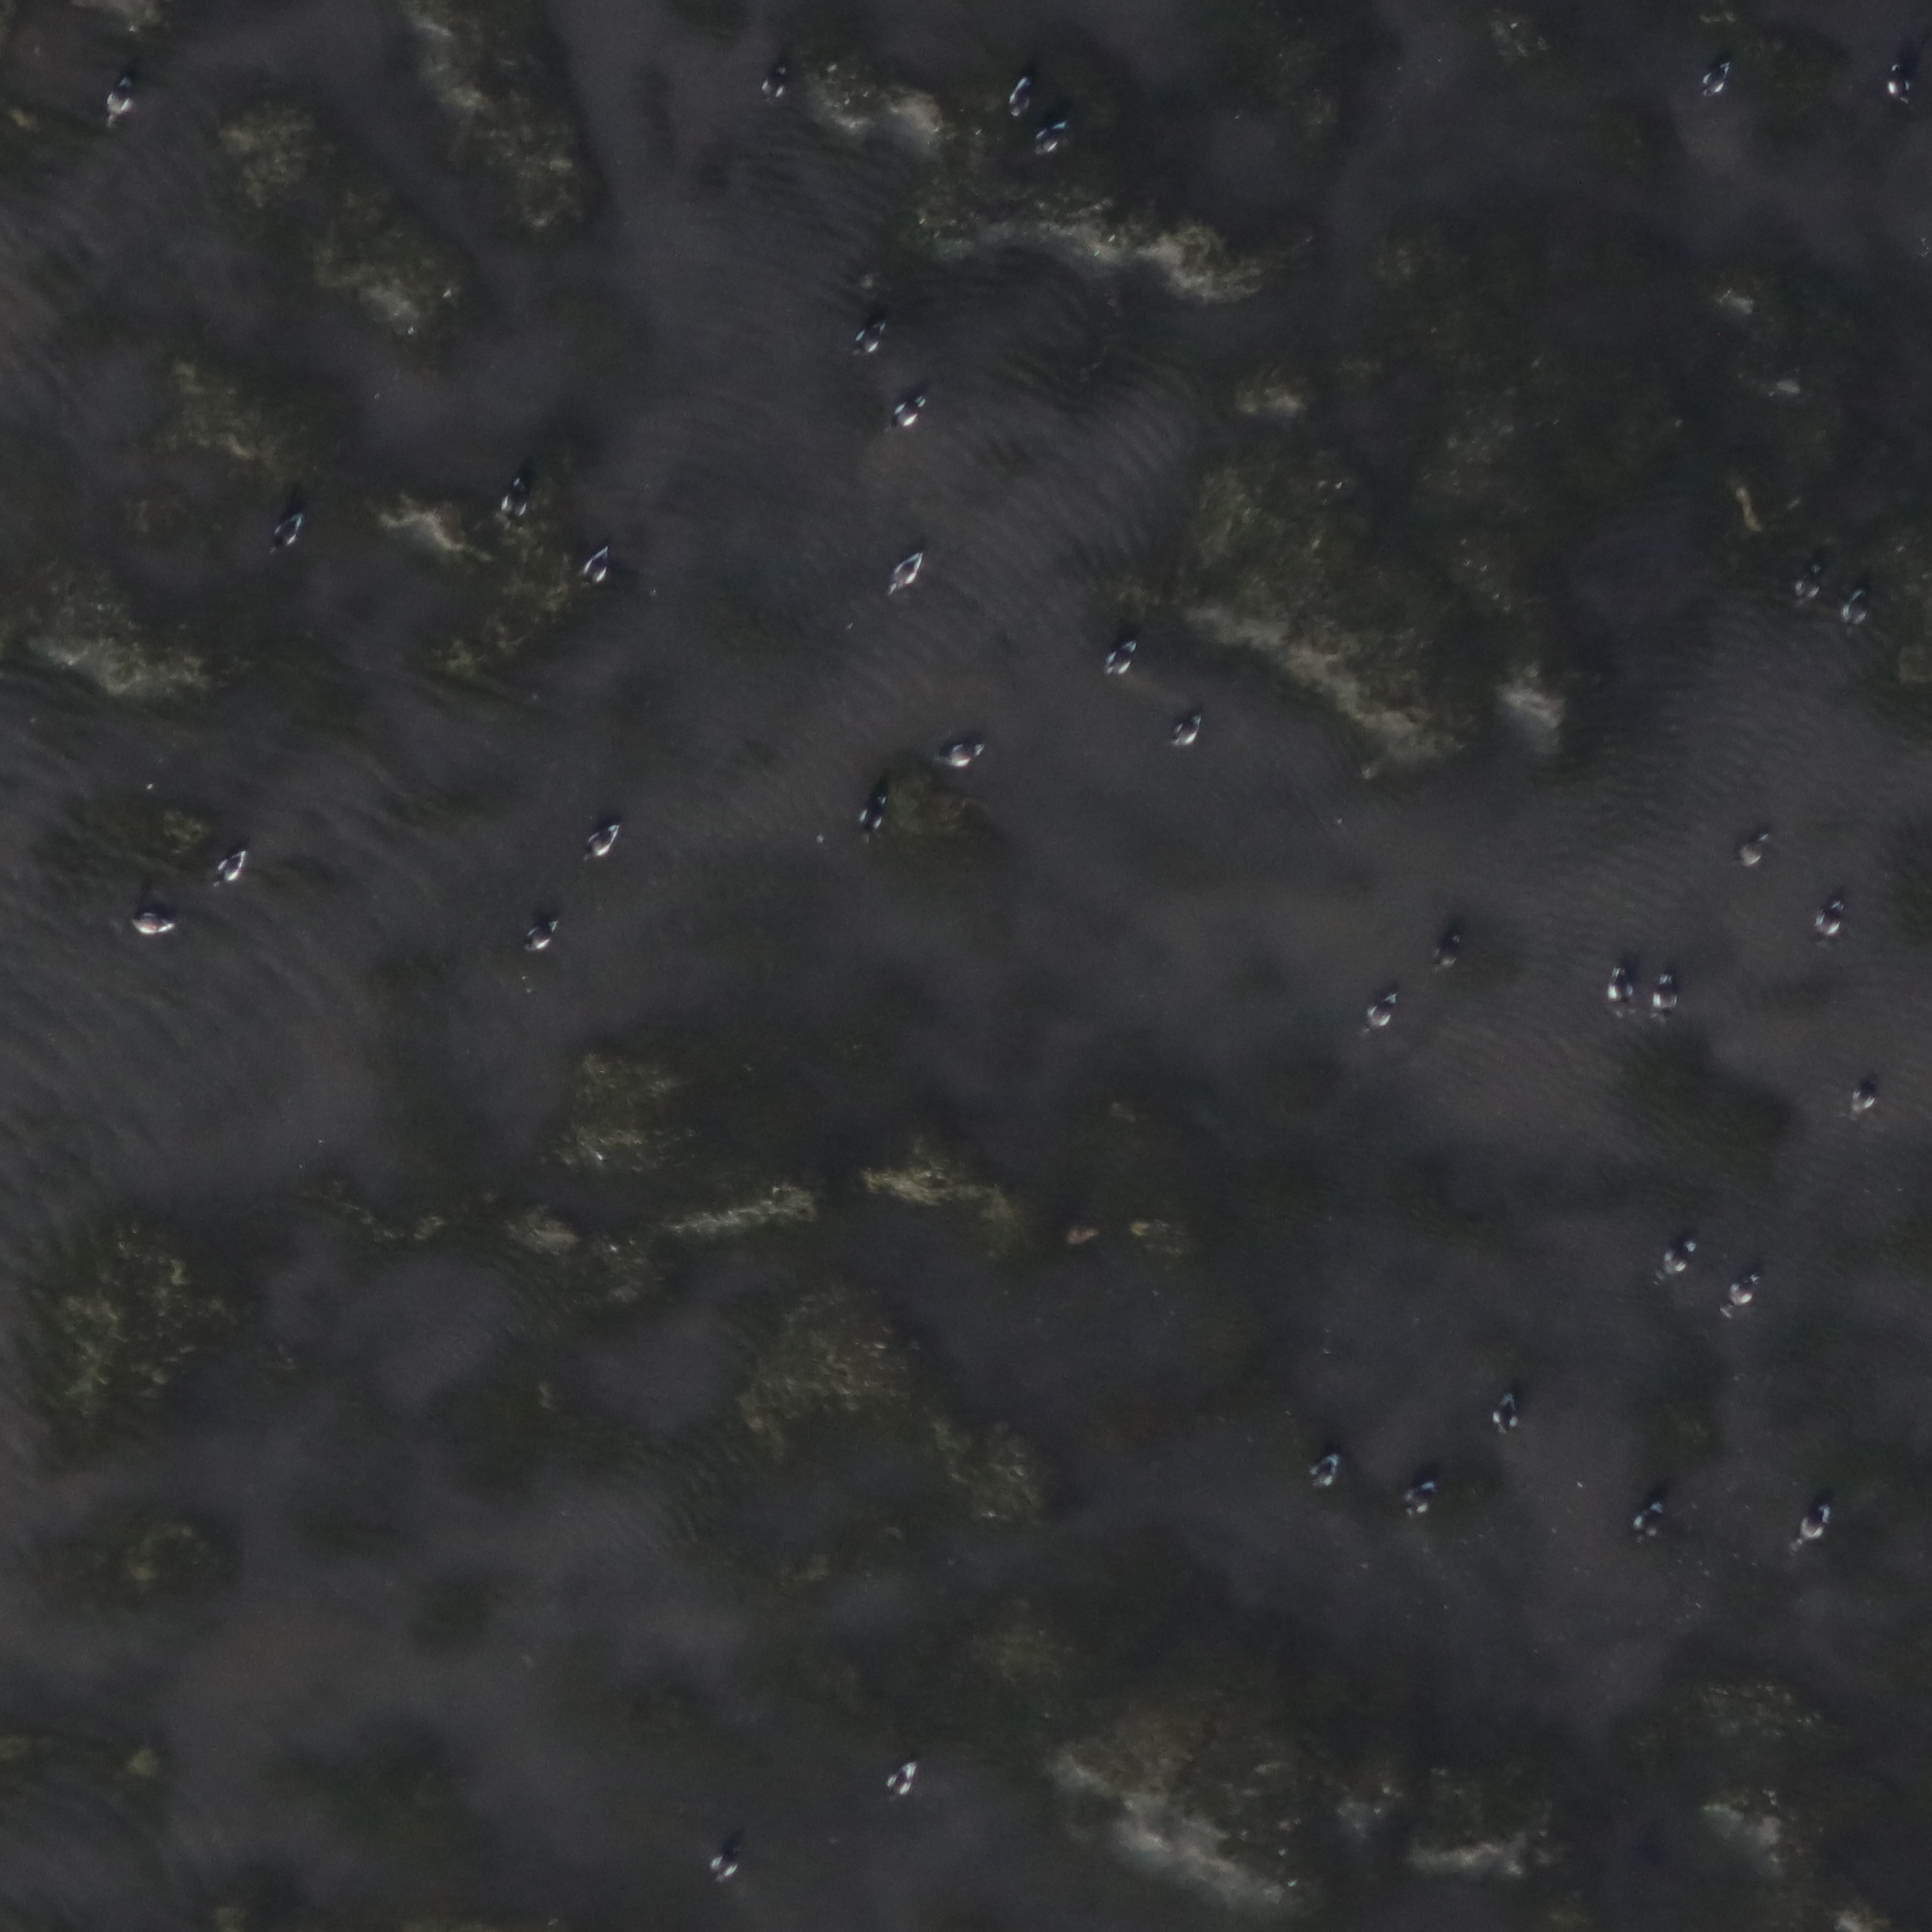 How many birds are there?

38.